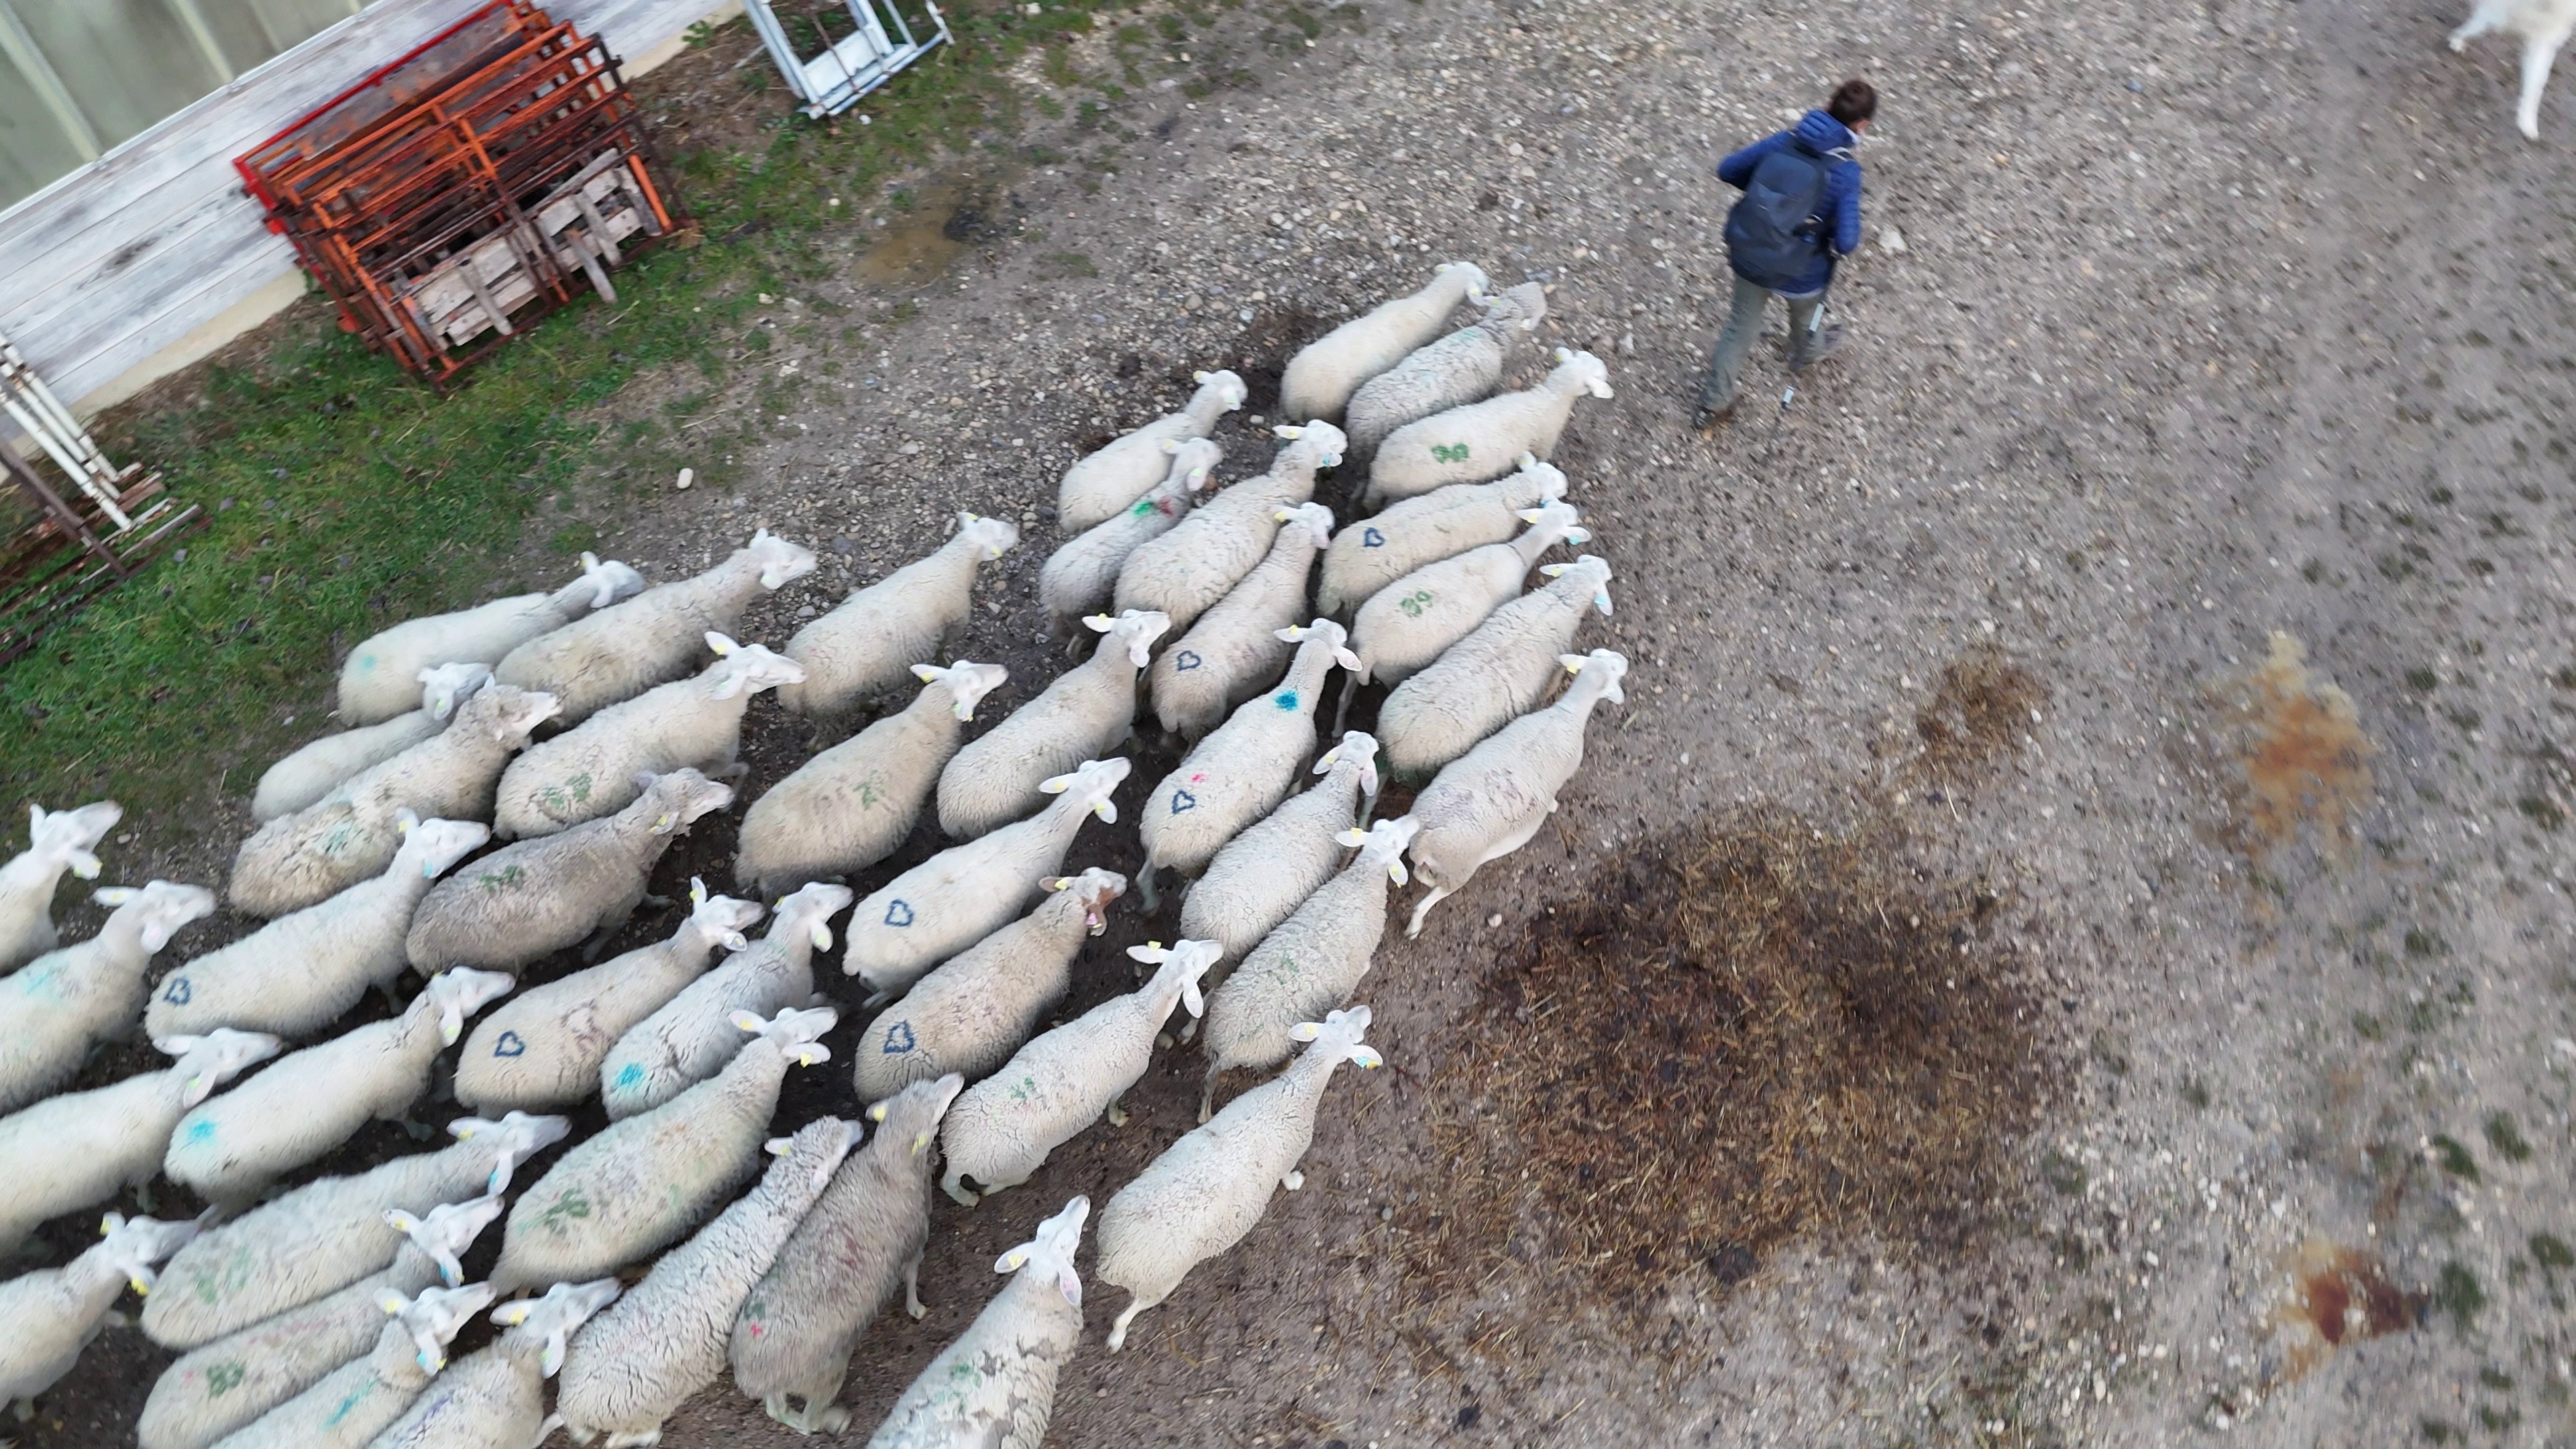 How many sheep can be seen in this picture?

43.